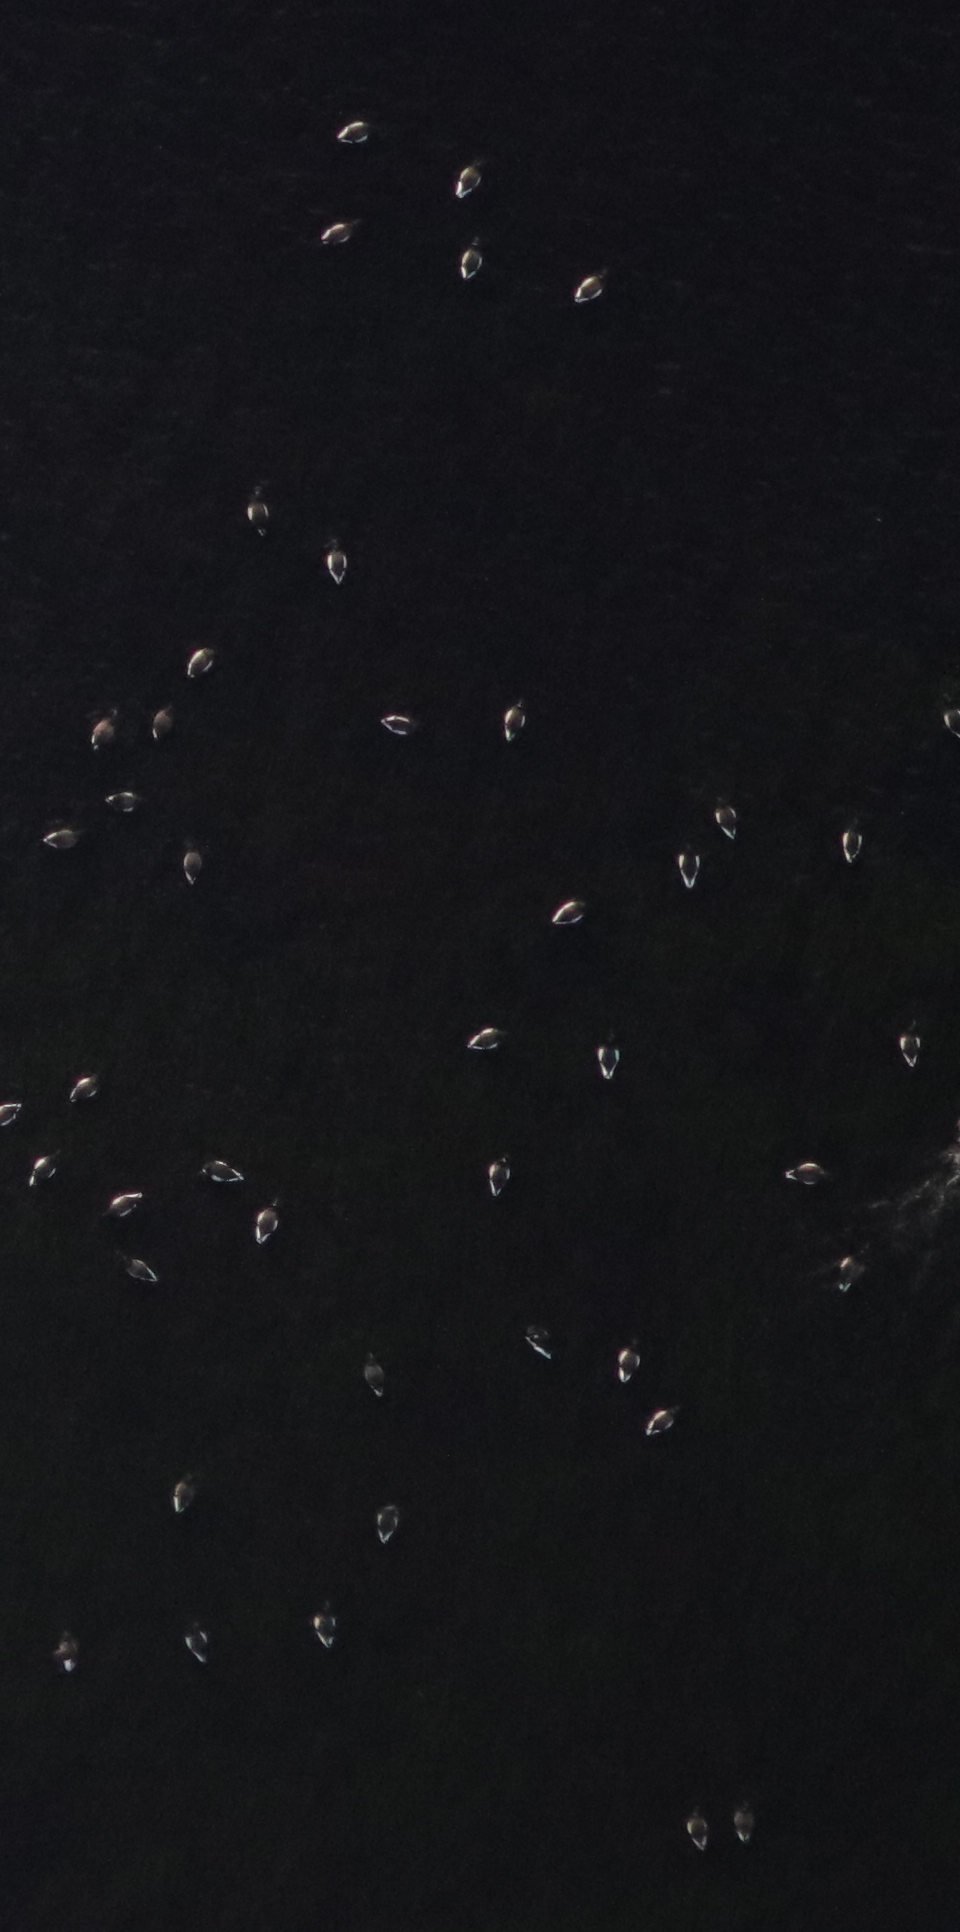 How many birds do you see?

44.